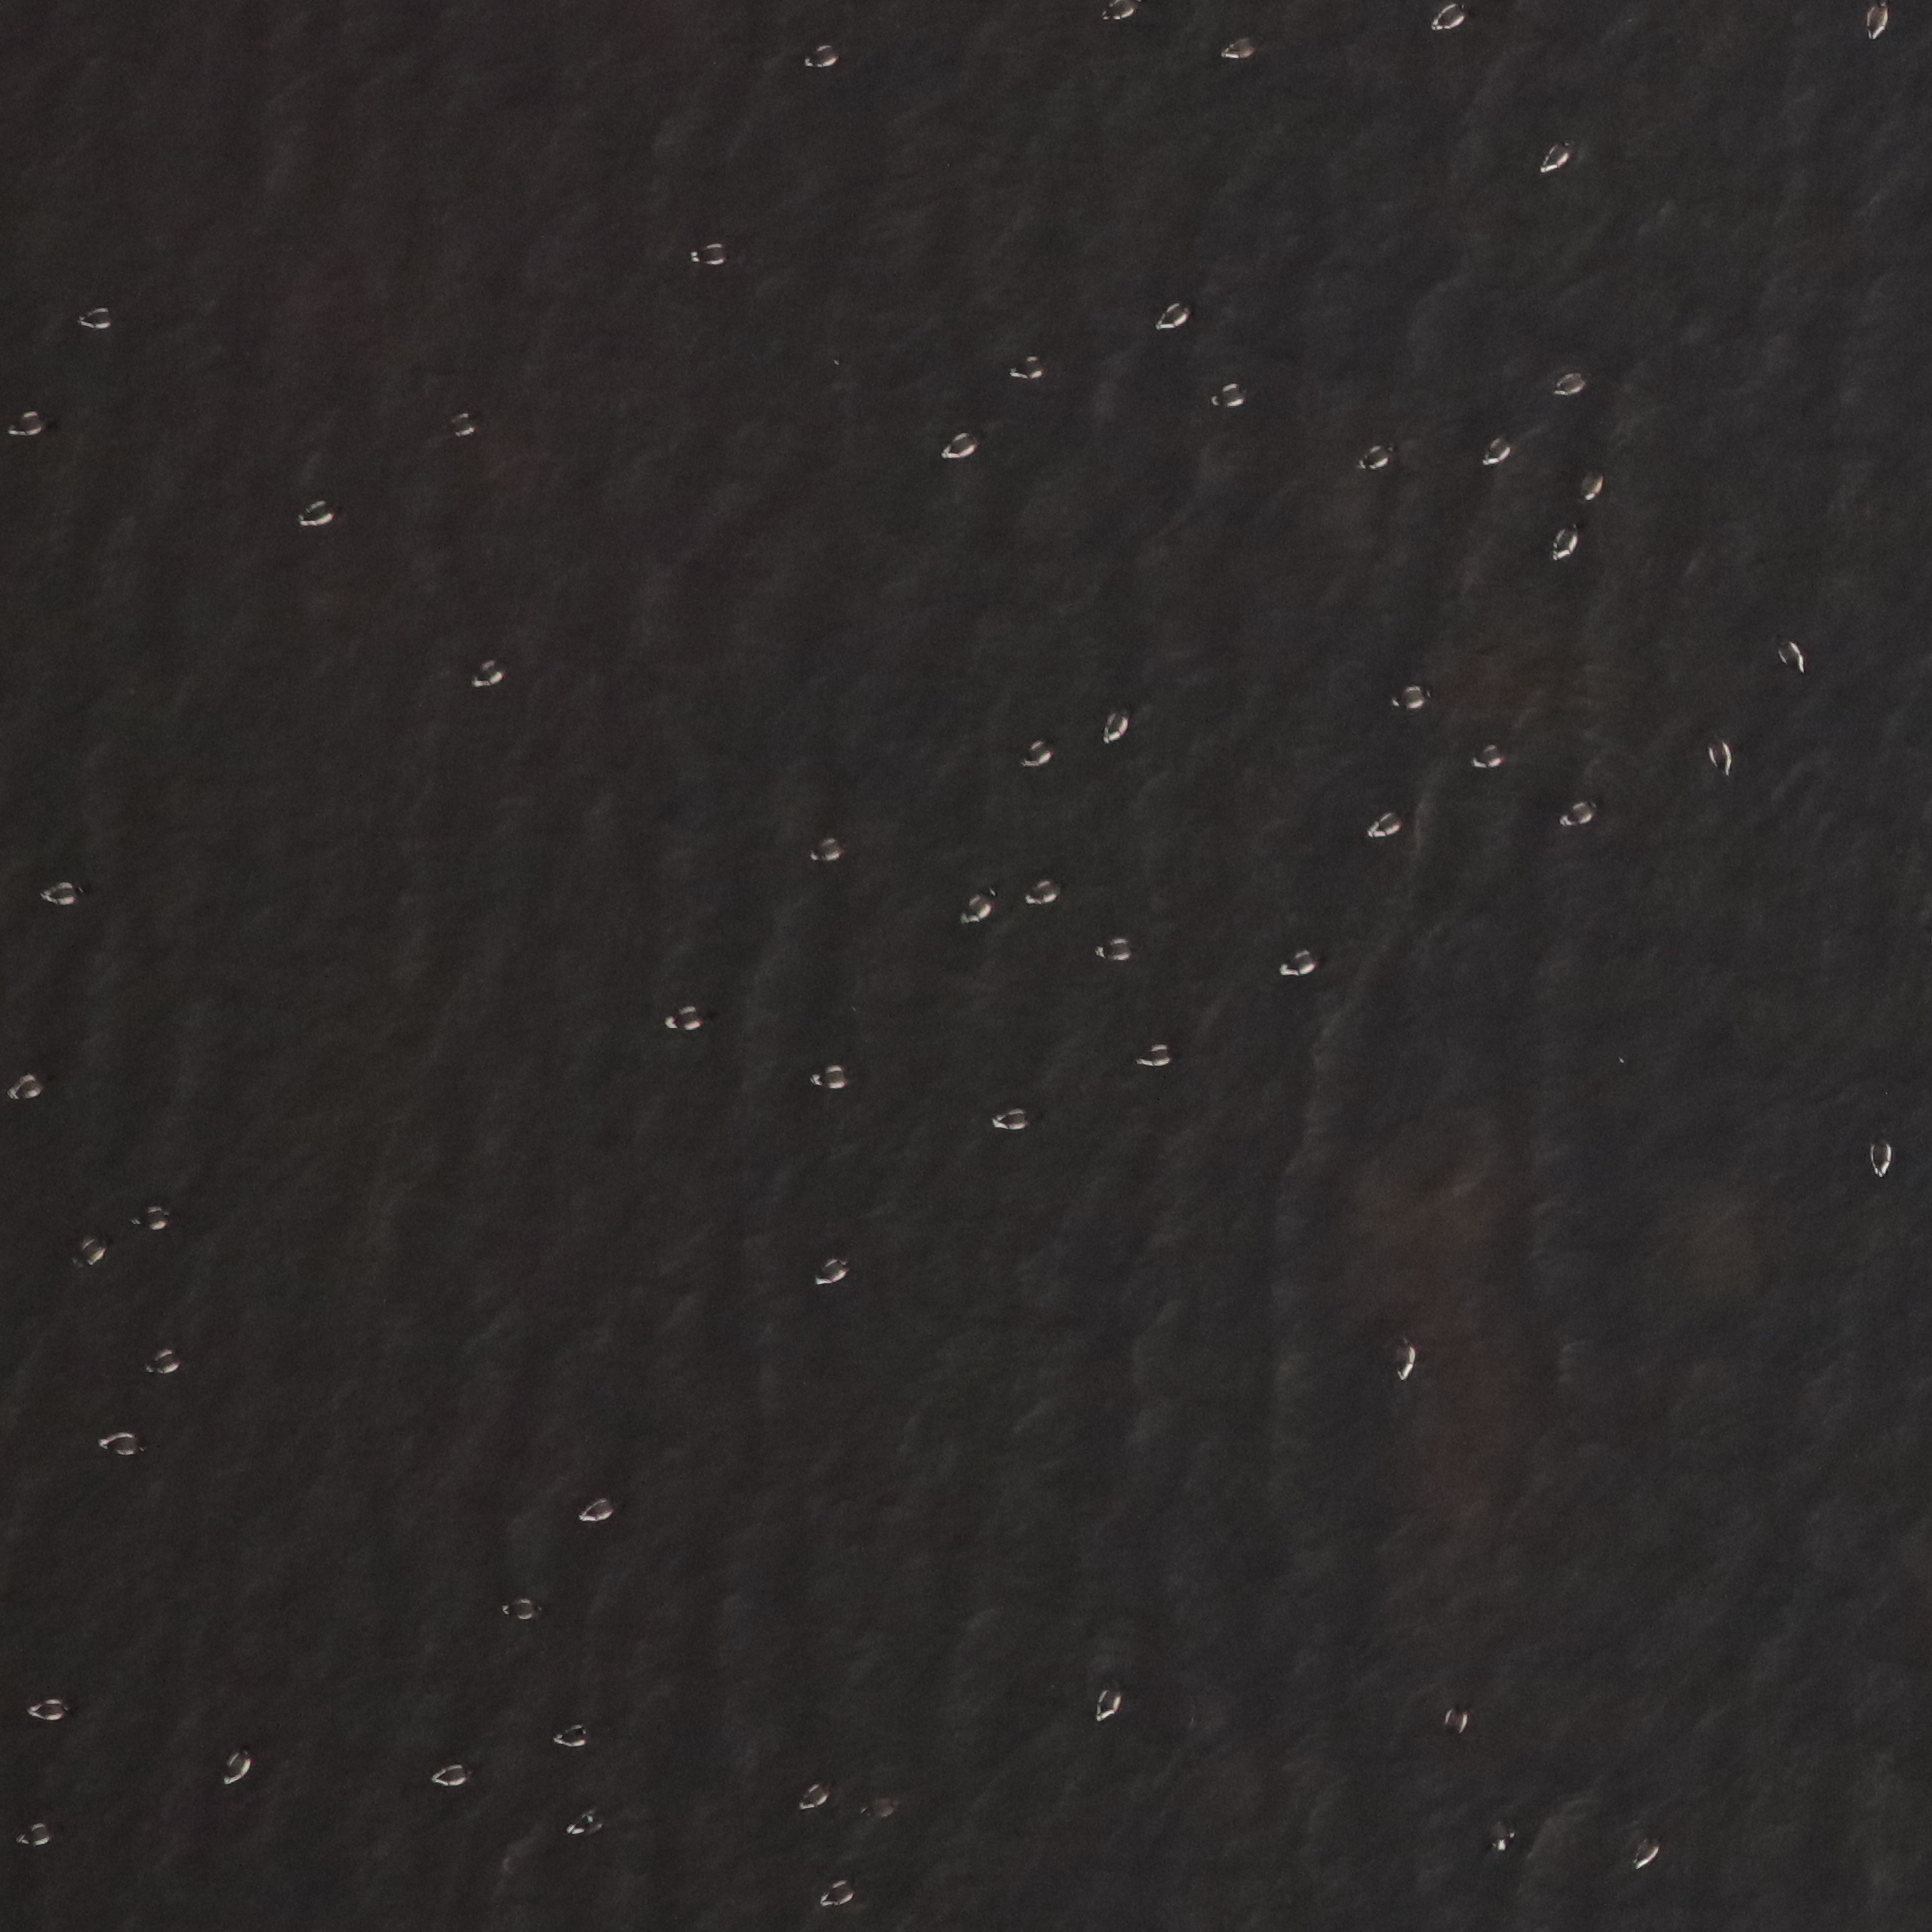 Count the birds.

62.